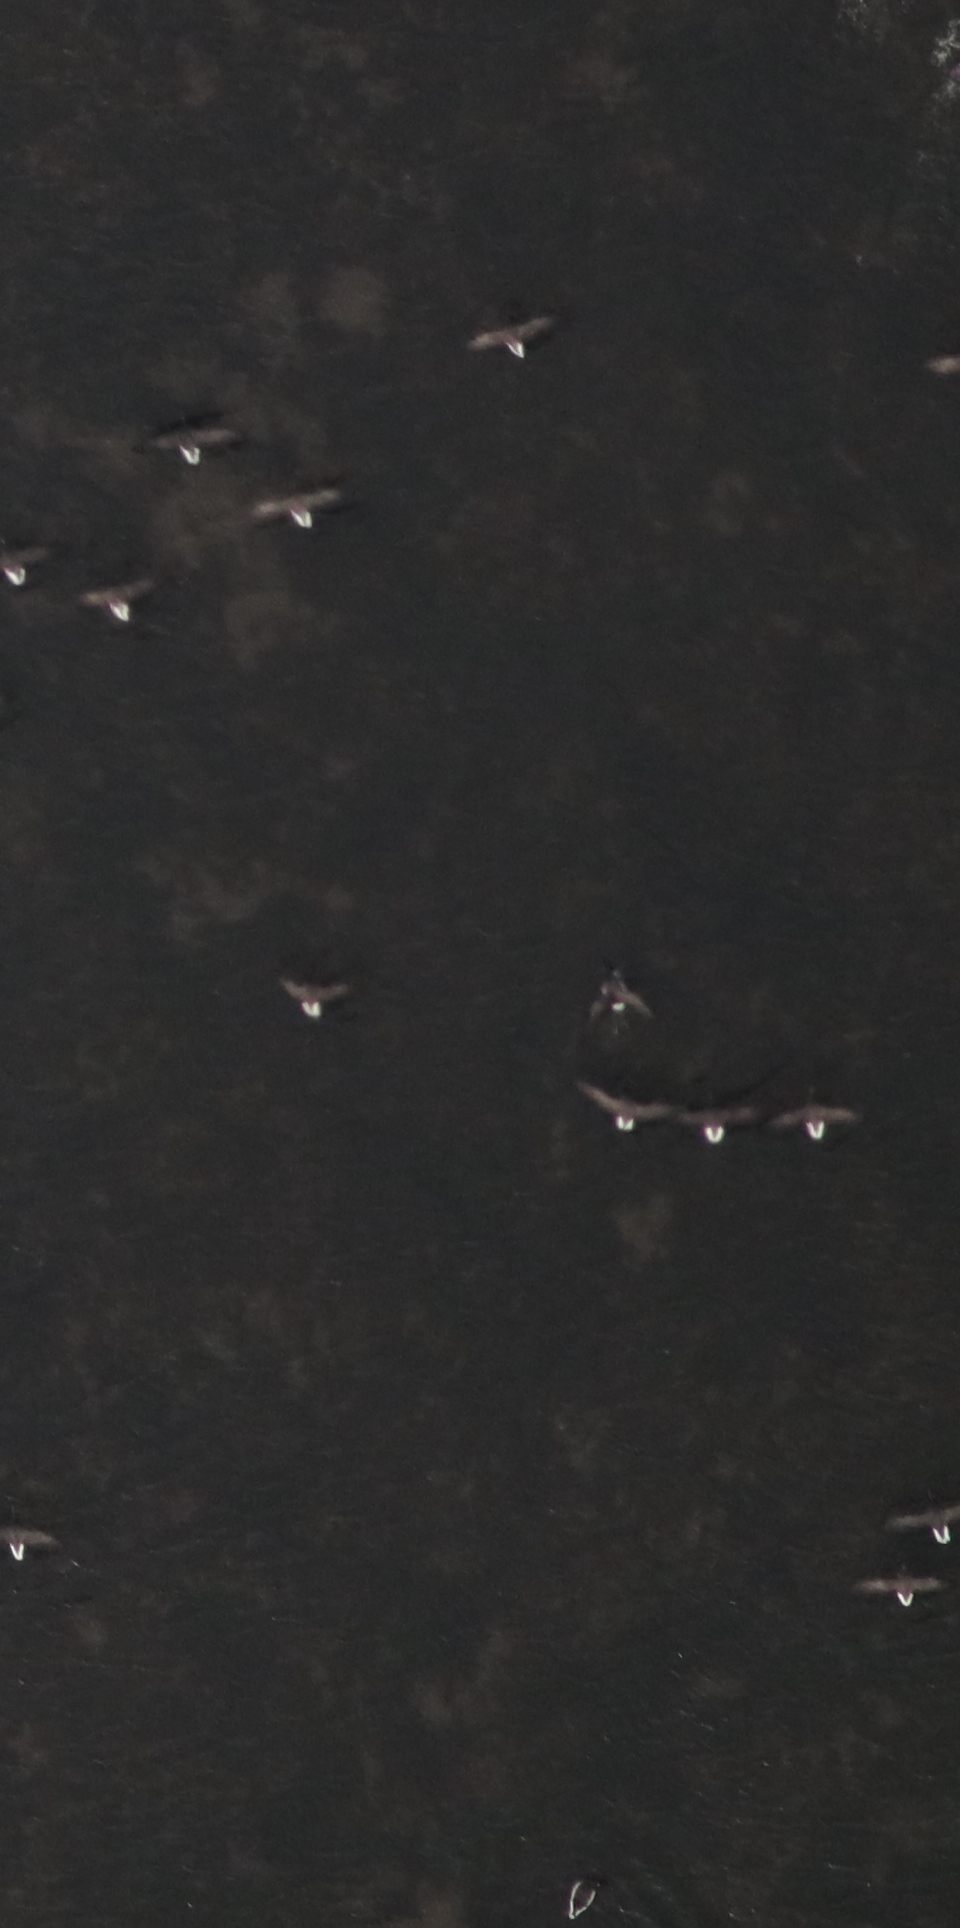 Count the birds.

14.